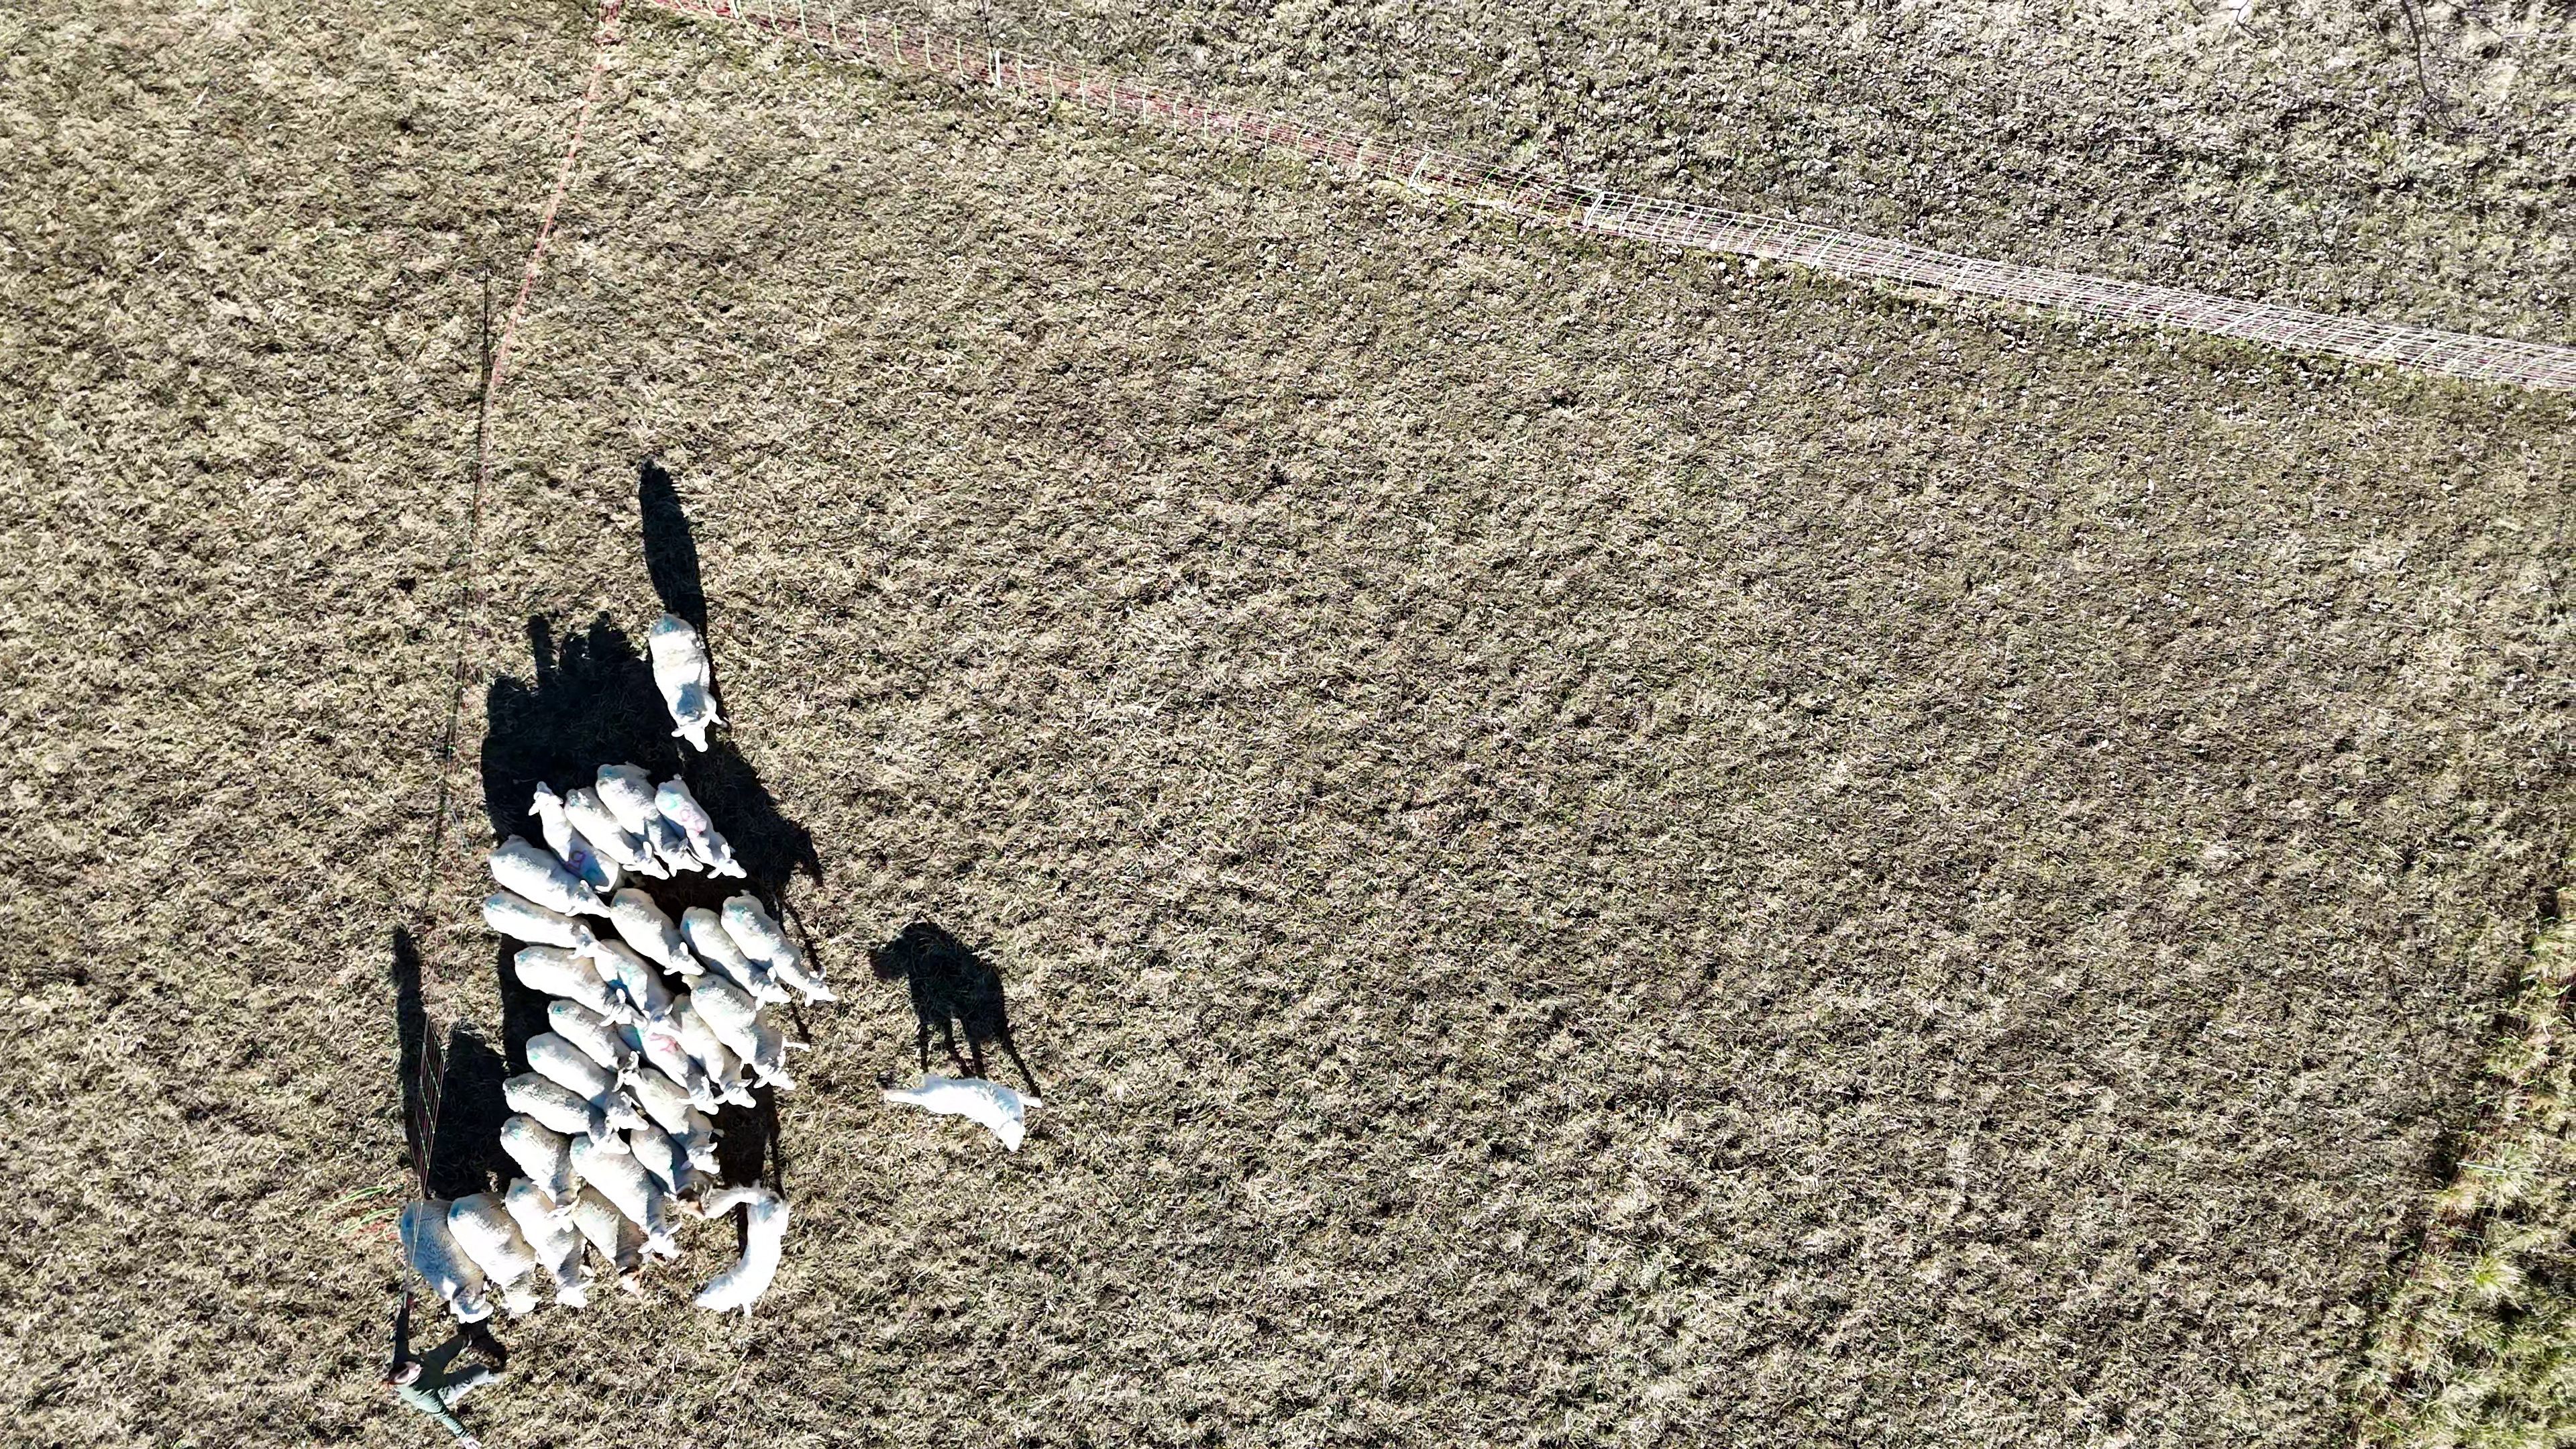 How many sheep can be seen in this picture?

26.